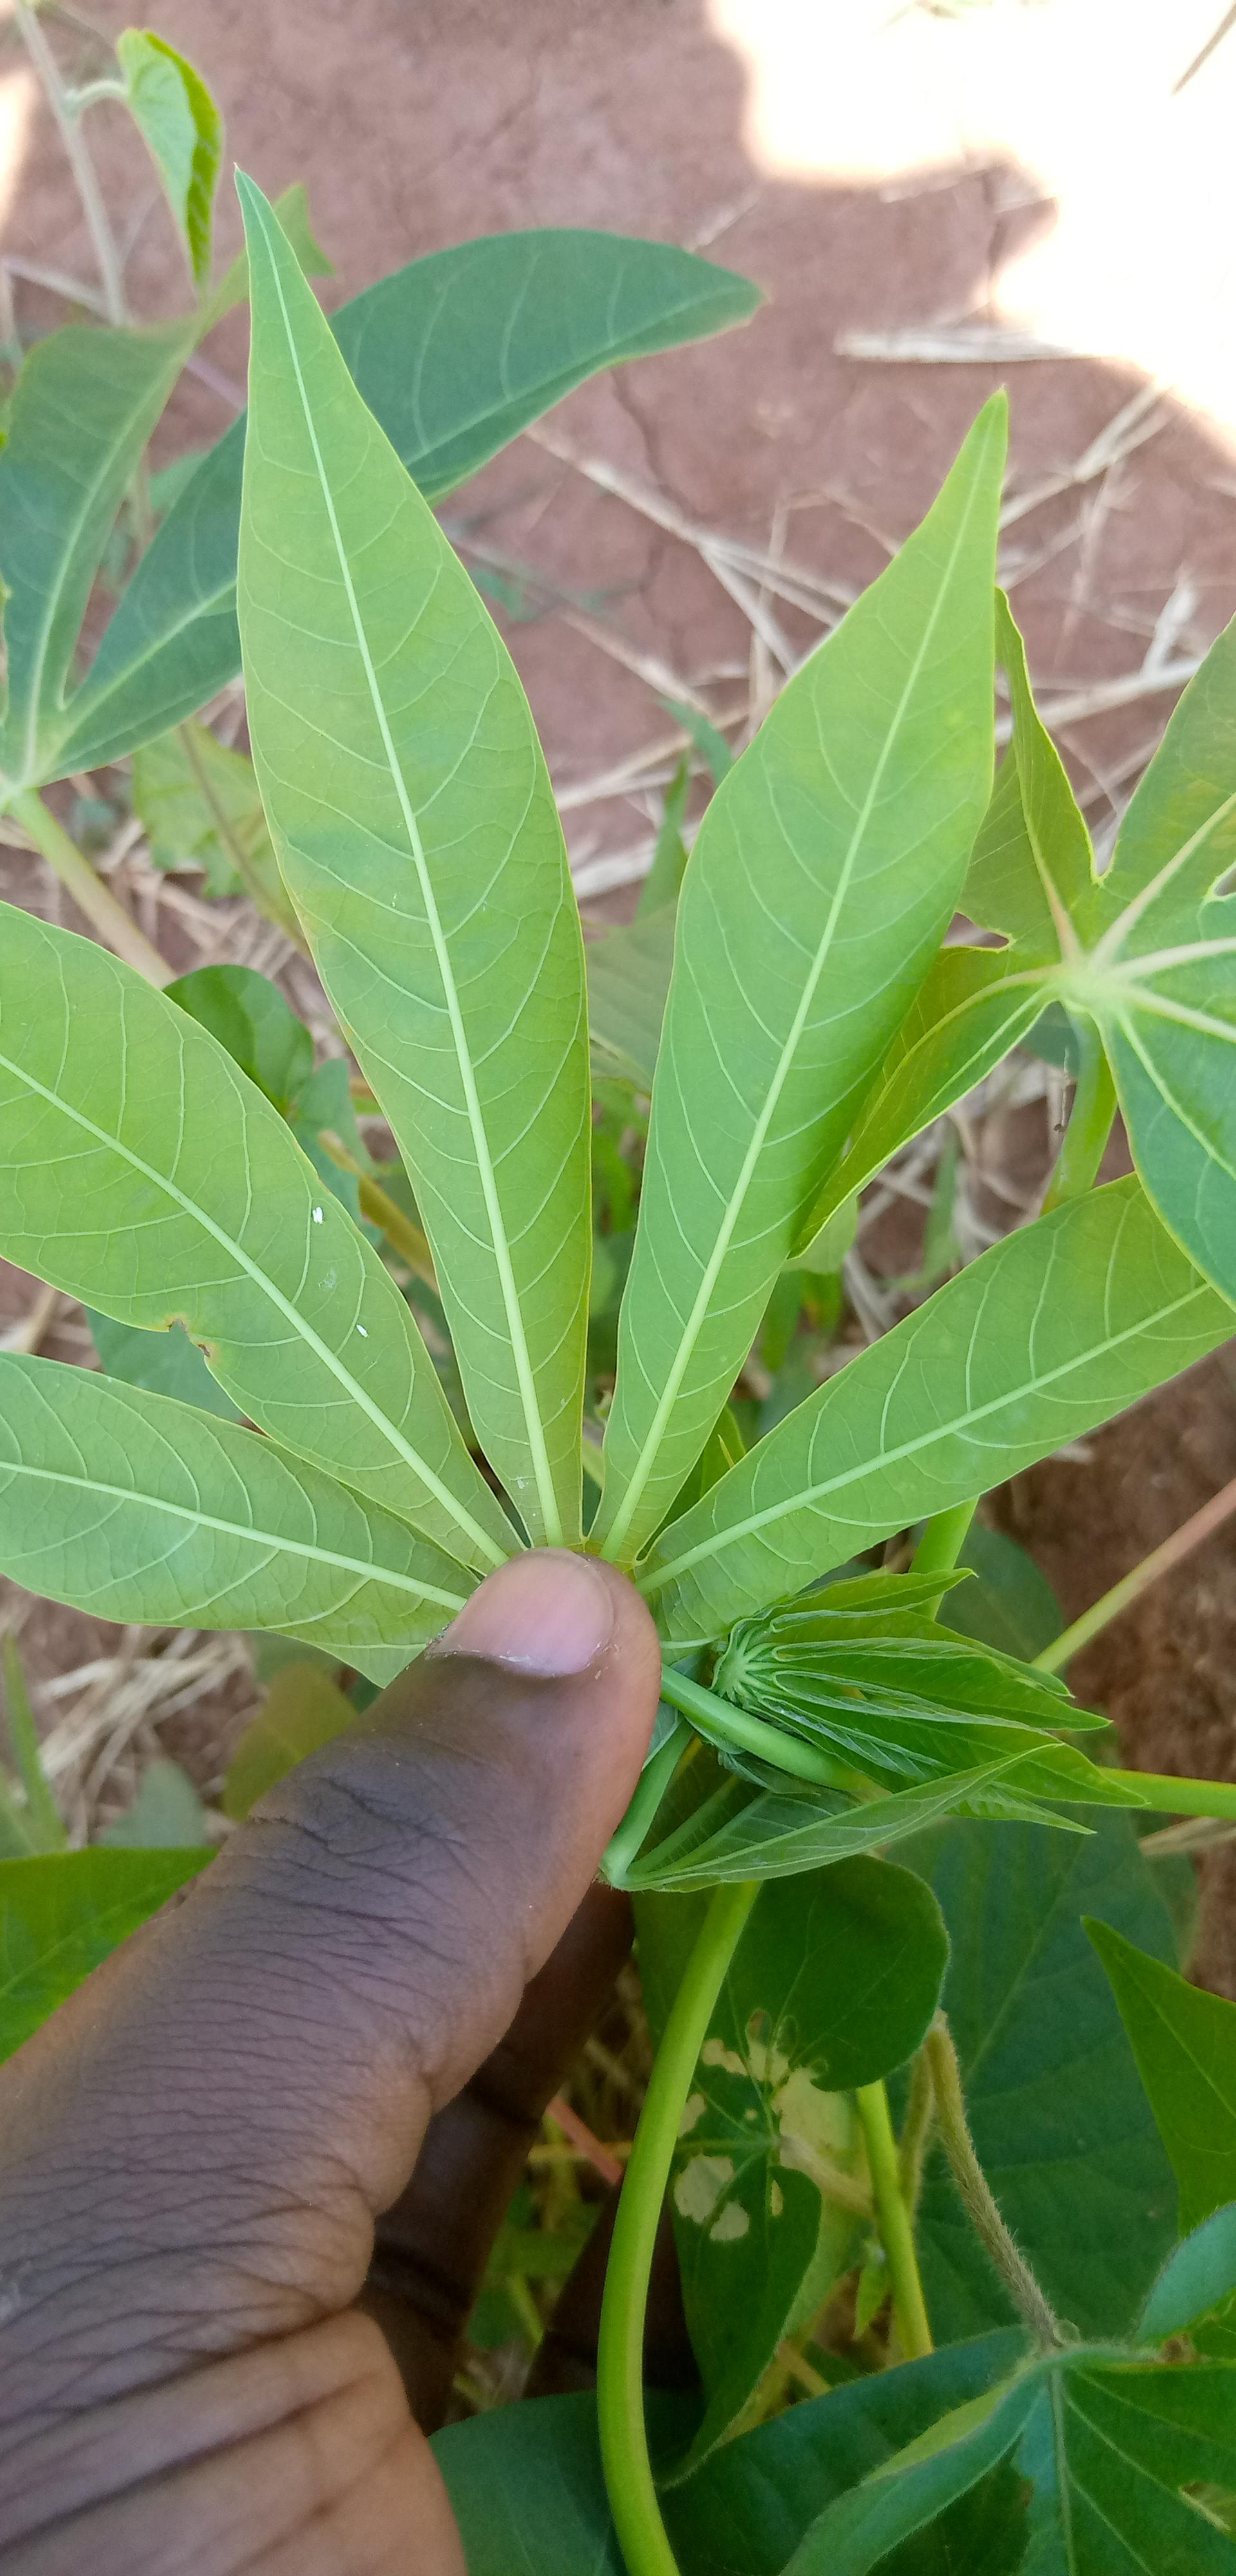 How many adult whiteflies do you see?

3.